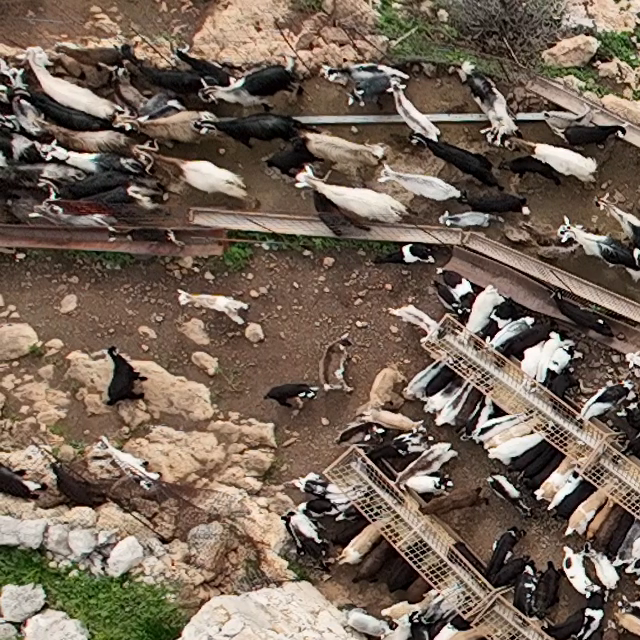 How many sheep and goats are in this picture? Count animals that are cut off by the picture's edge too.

130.